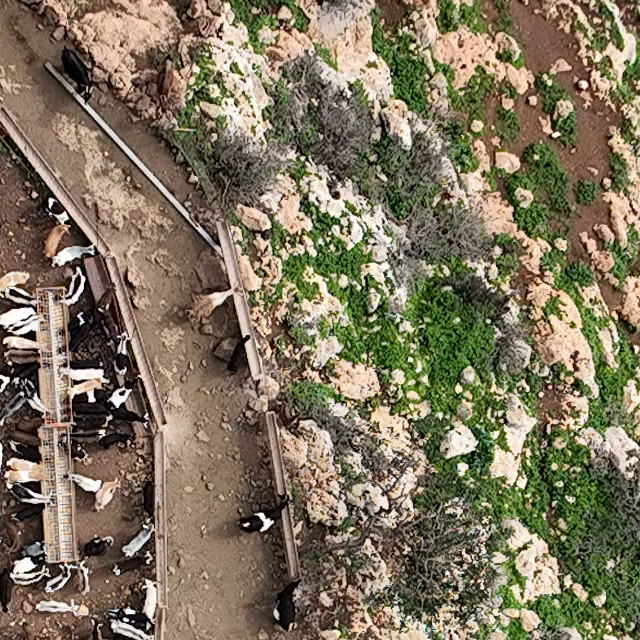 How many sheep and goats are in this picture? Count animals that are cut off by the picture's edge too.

63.